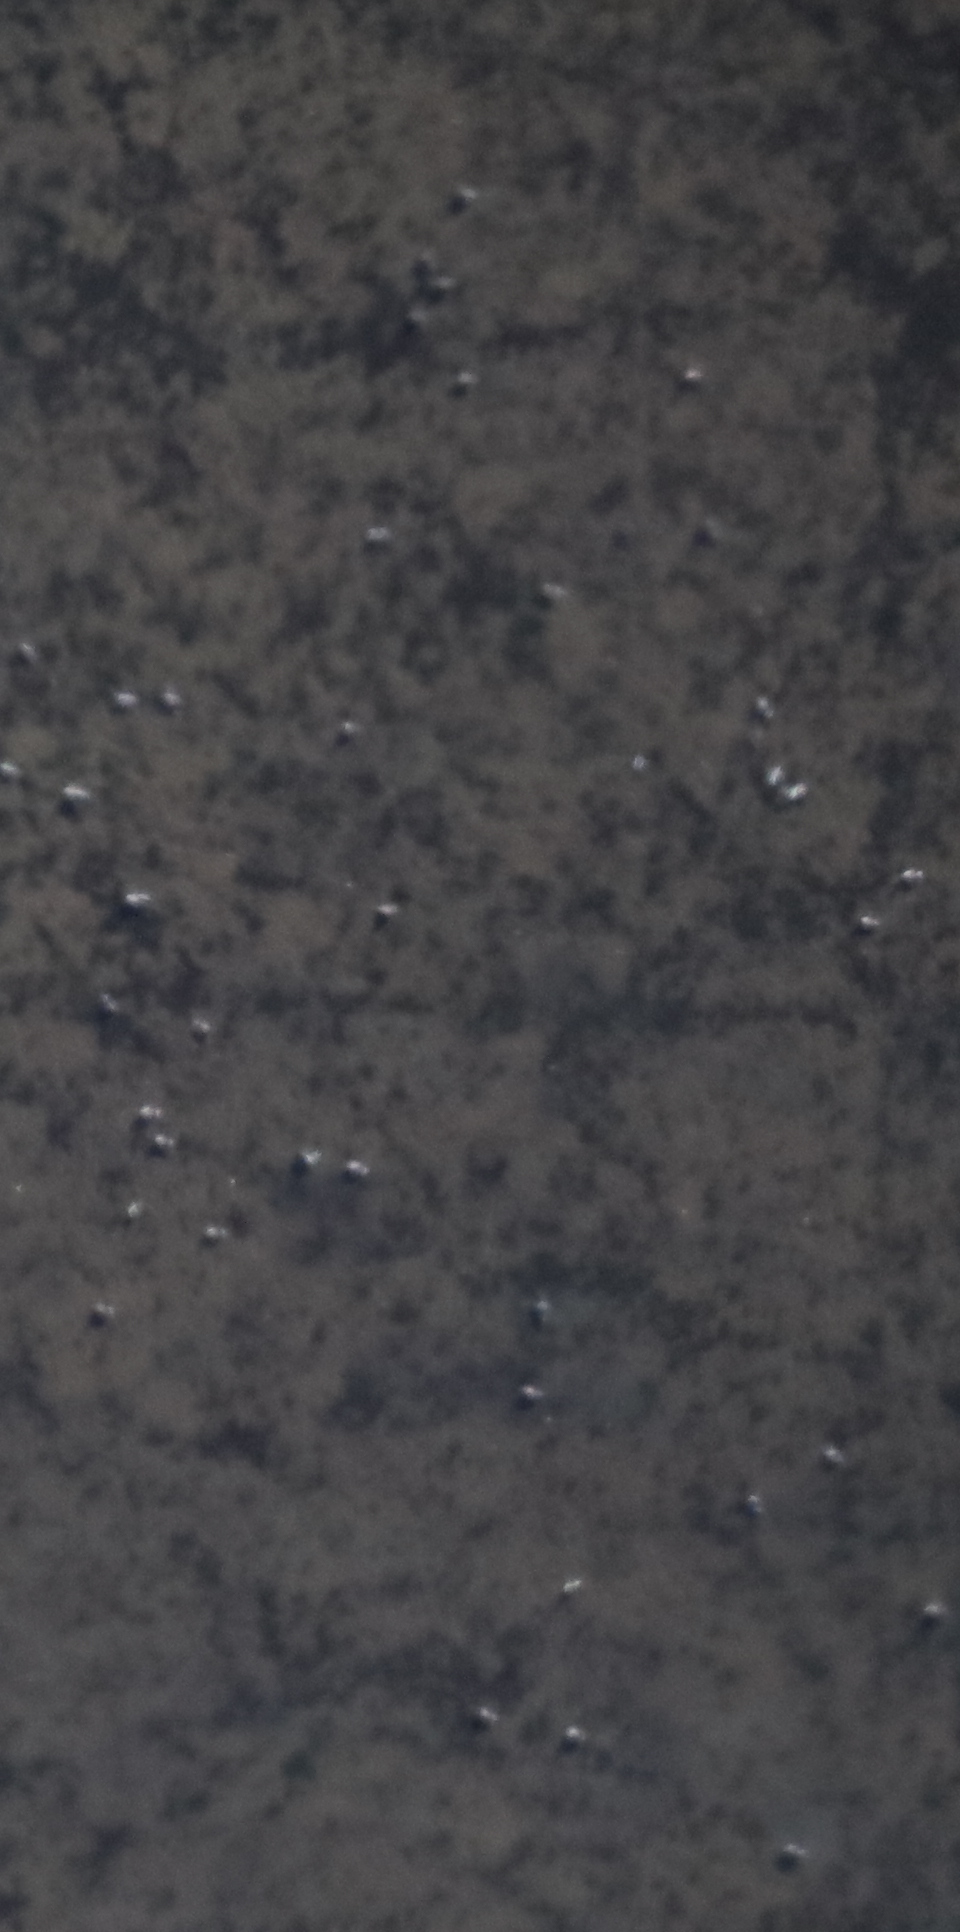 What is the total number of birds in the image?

41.